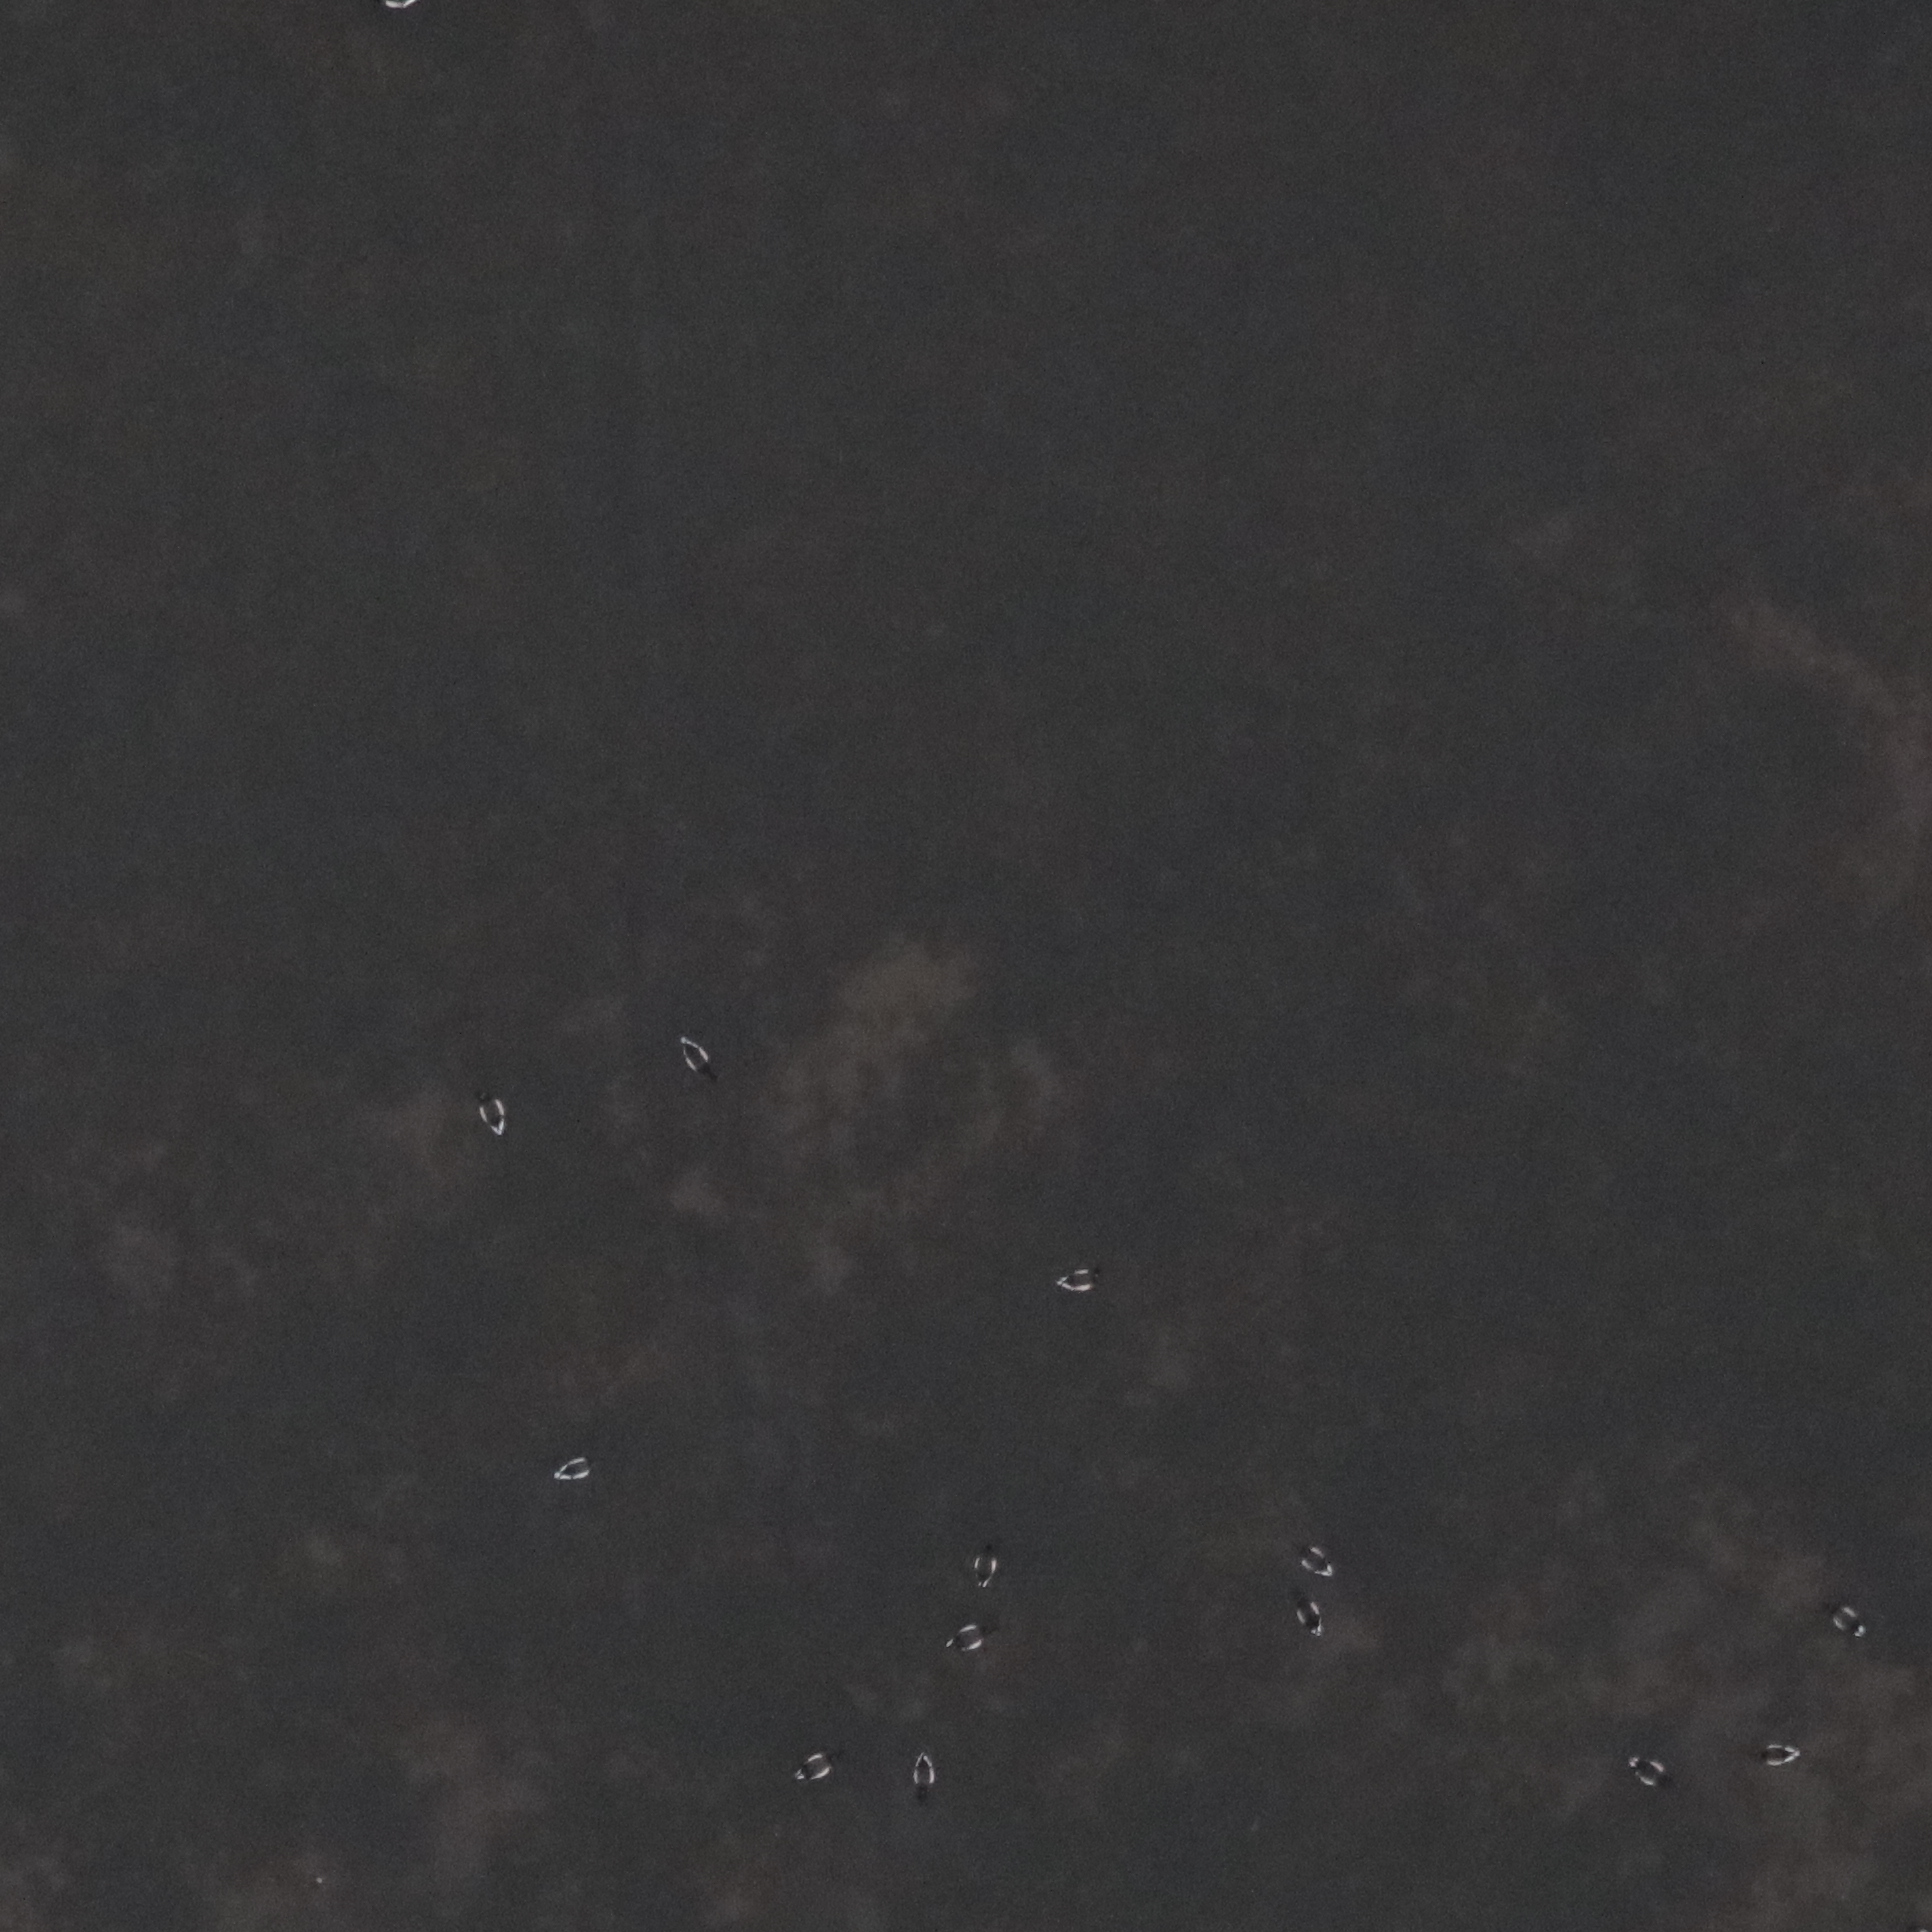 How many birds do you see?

13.